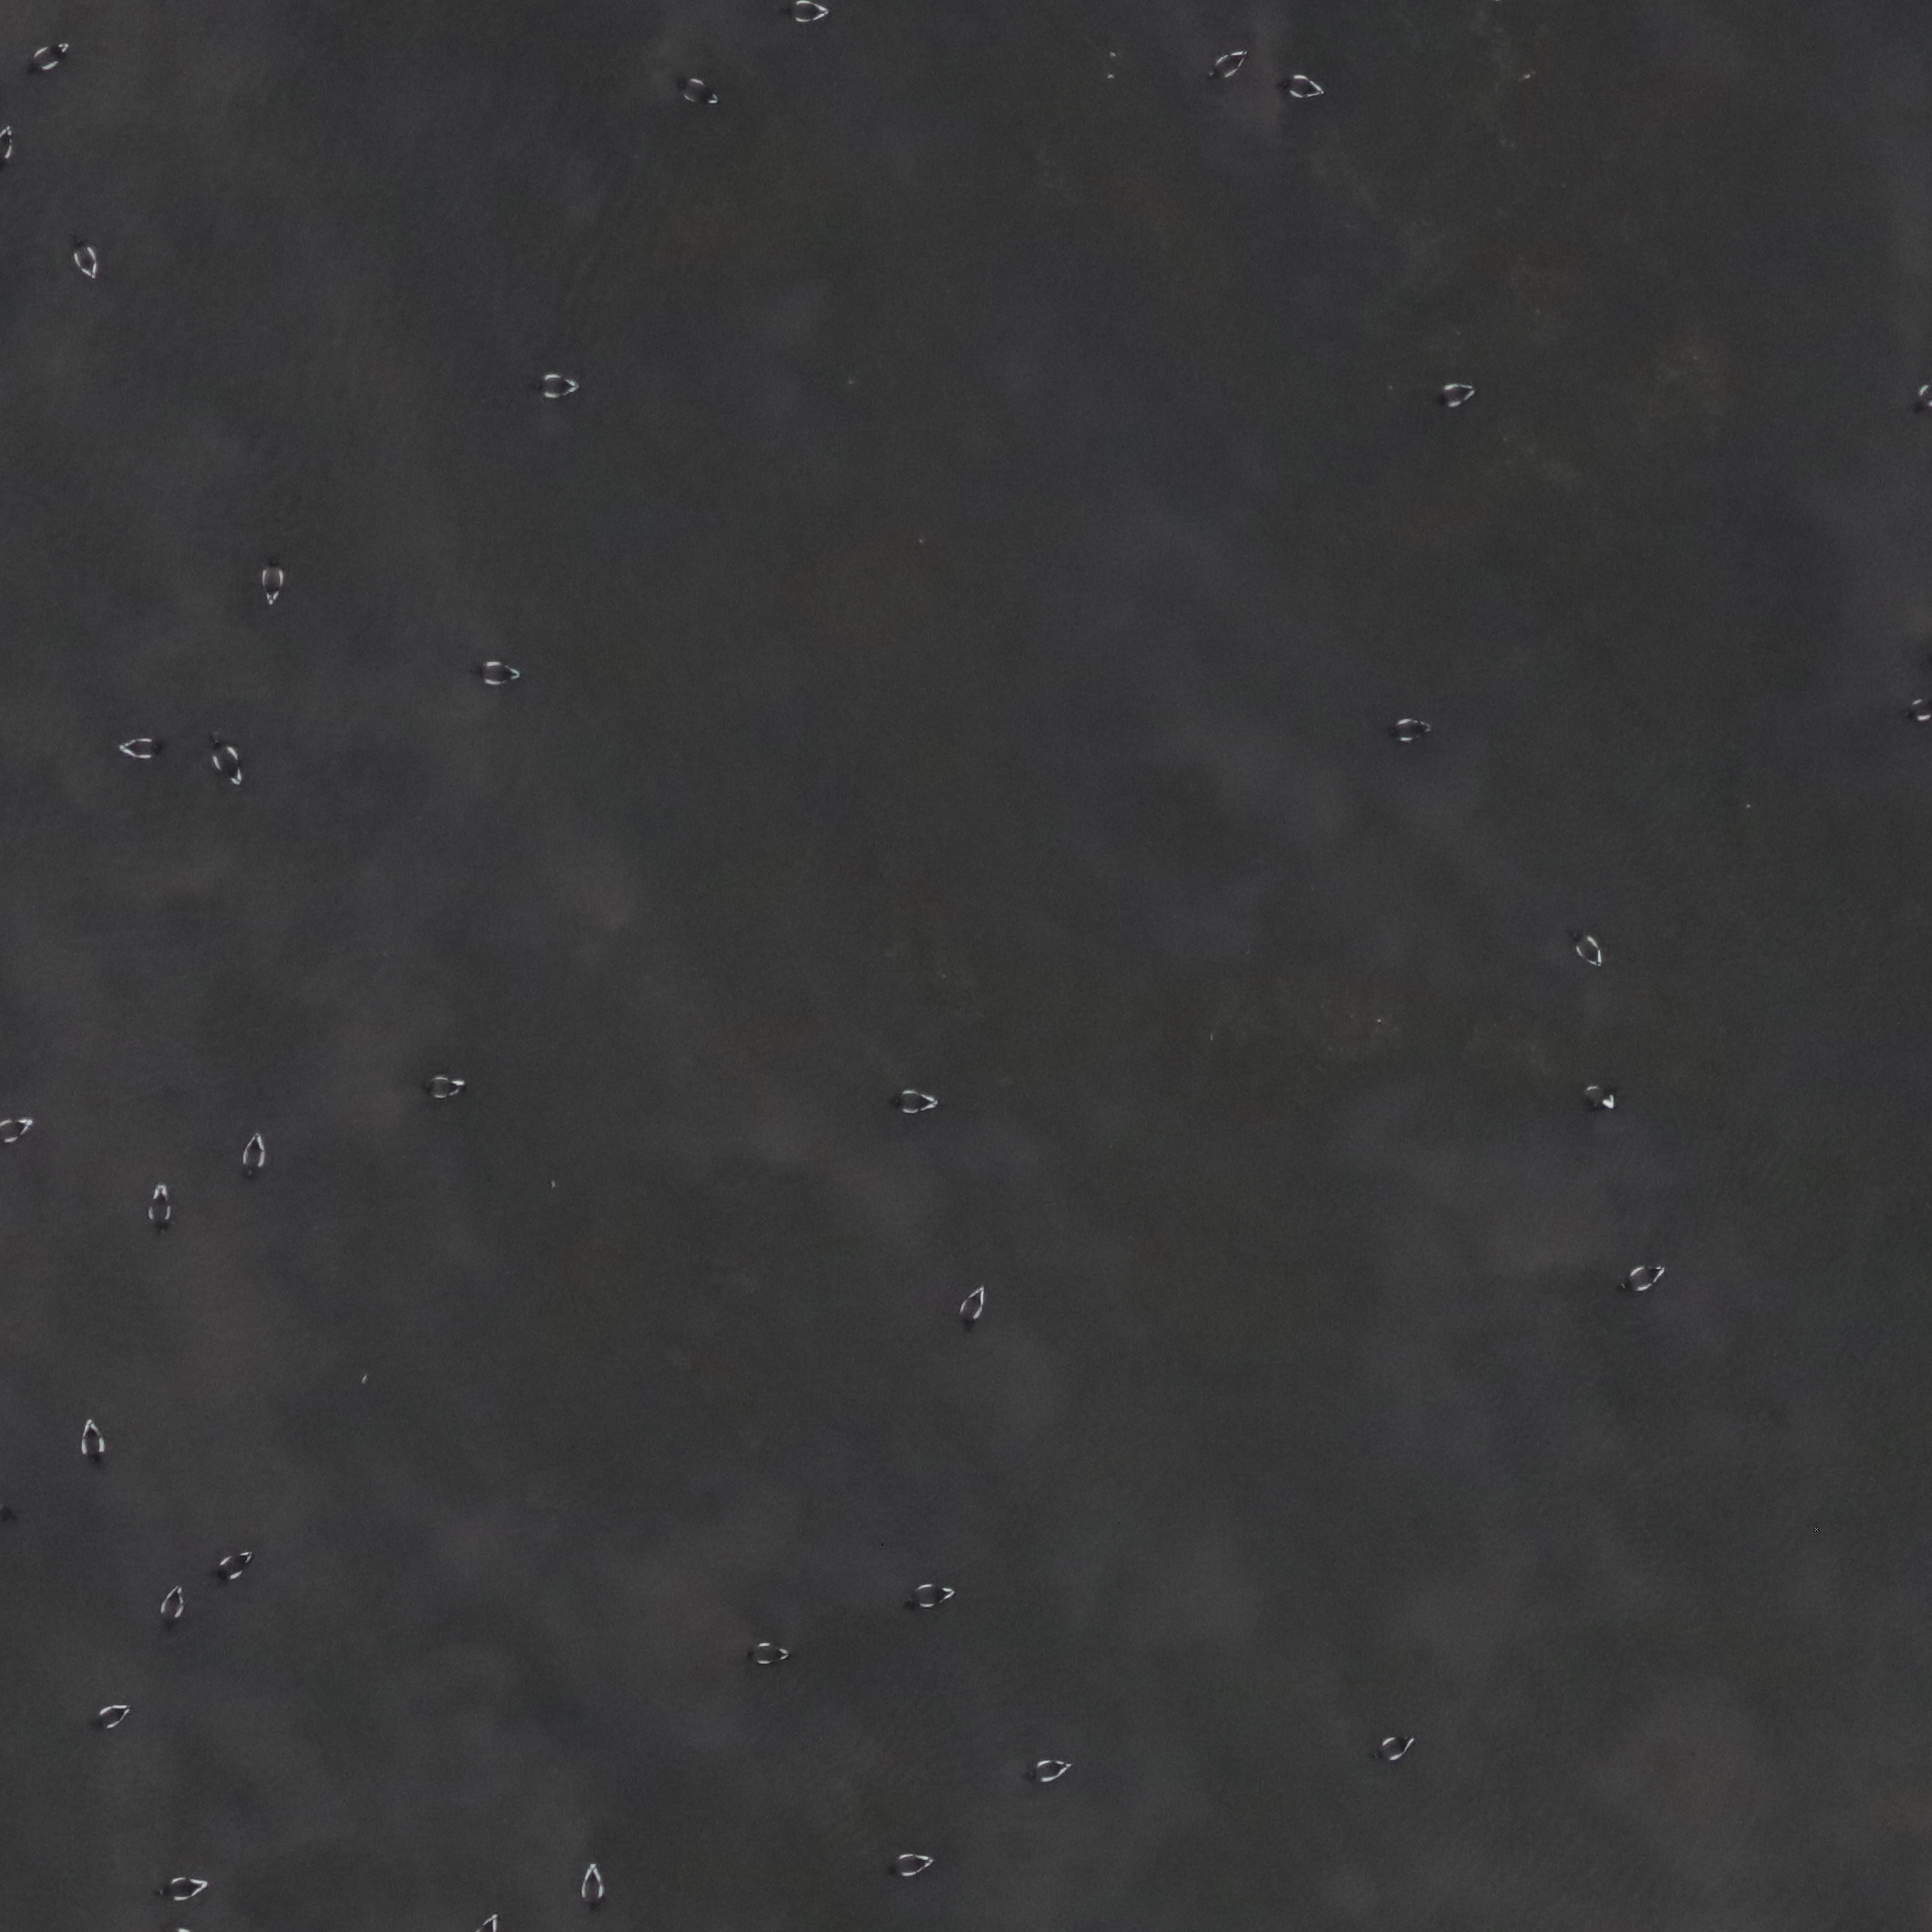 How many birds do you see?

36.